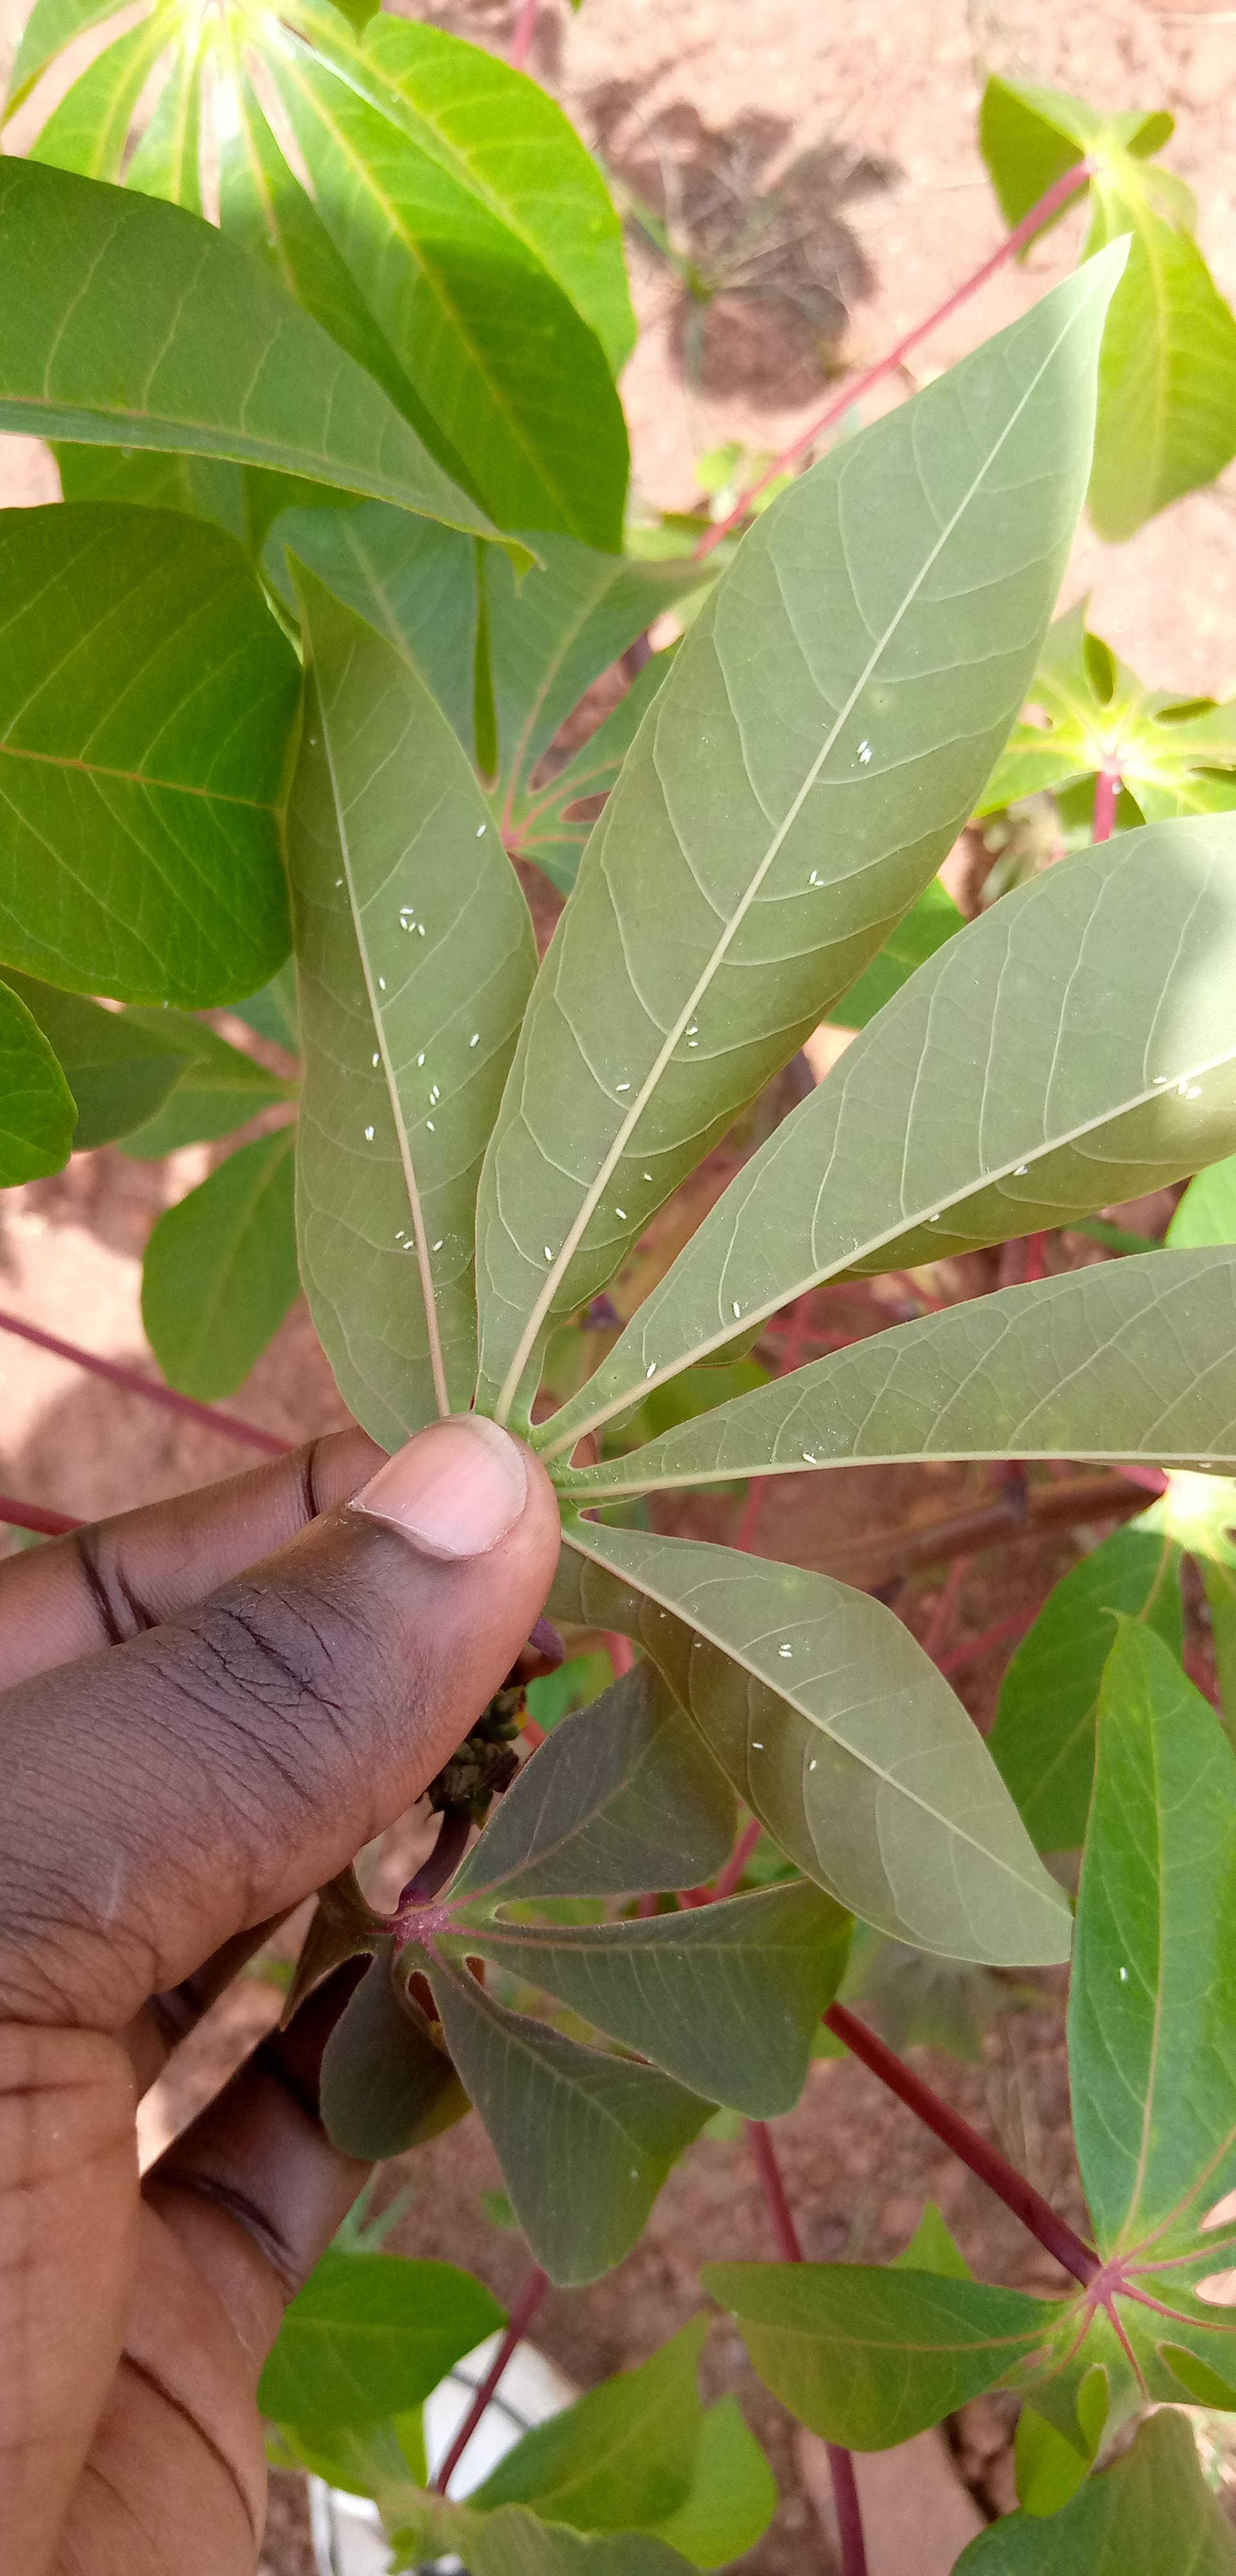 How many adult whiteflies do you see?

44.